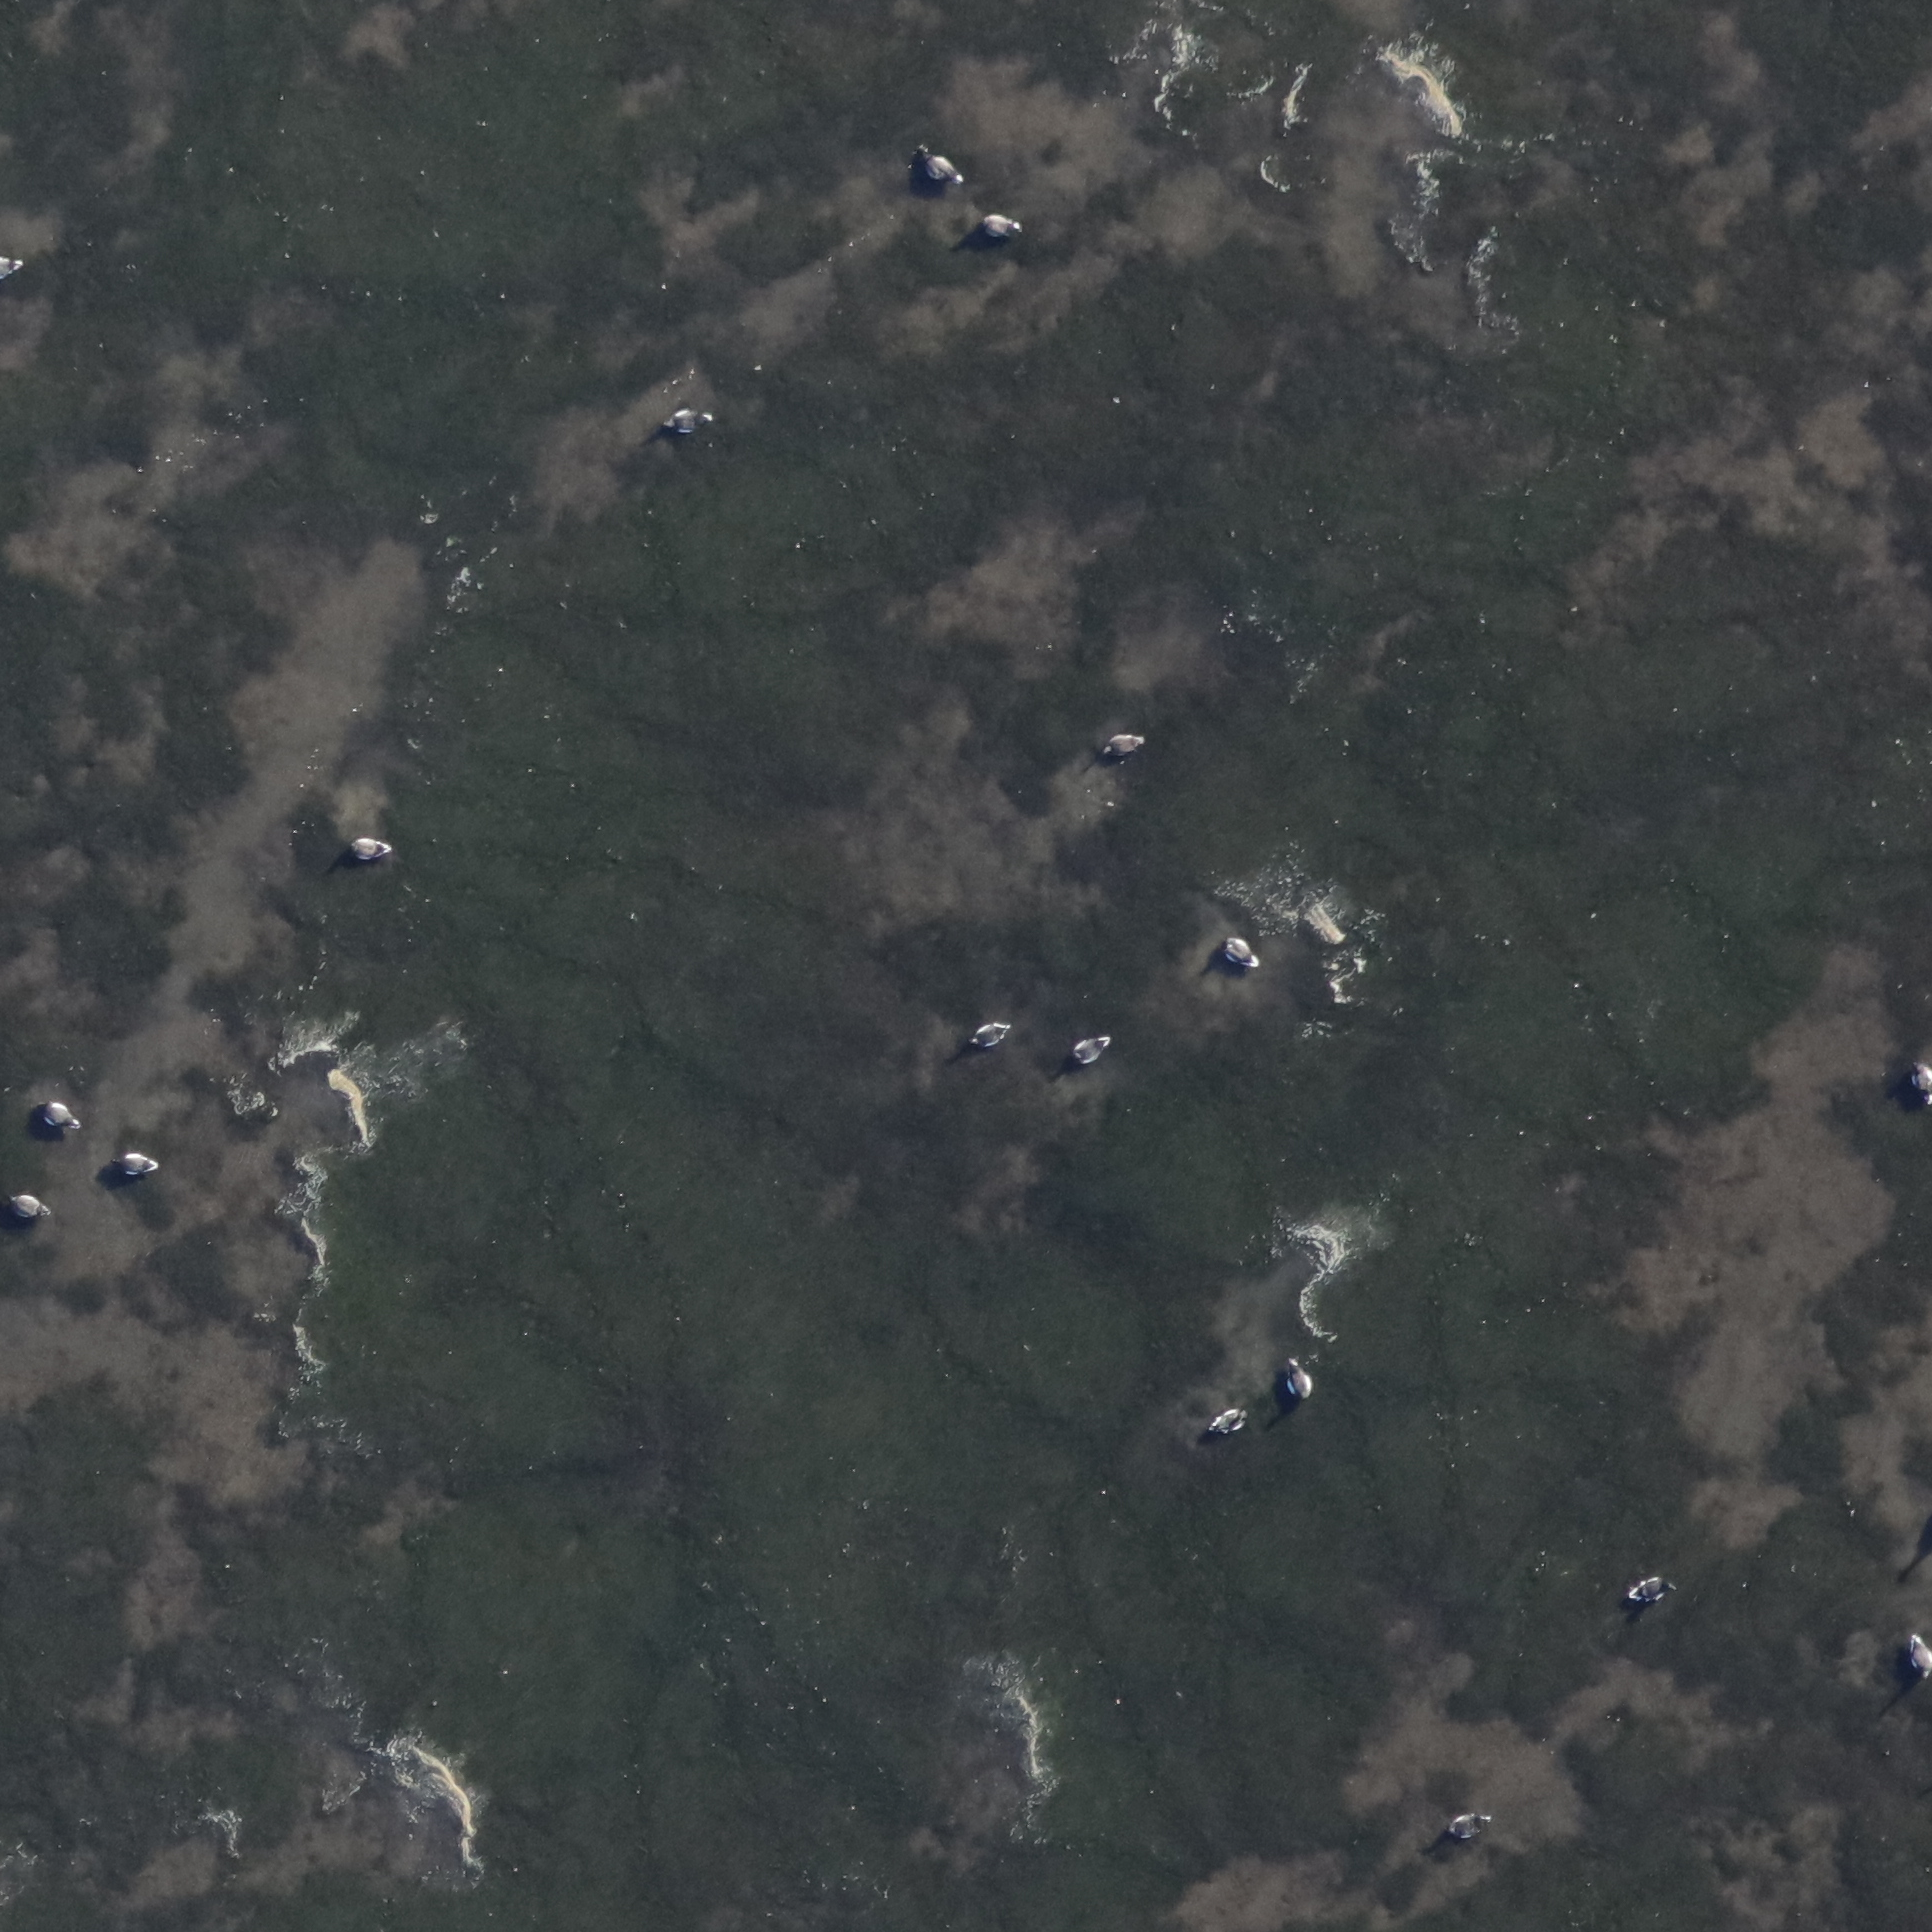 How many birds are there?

18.